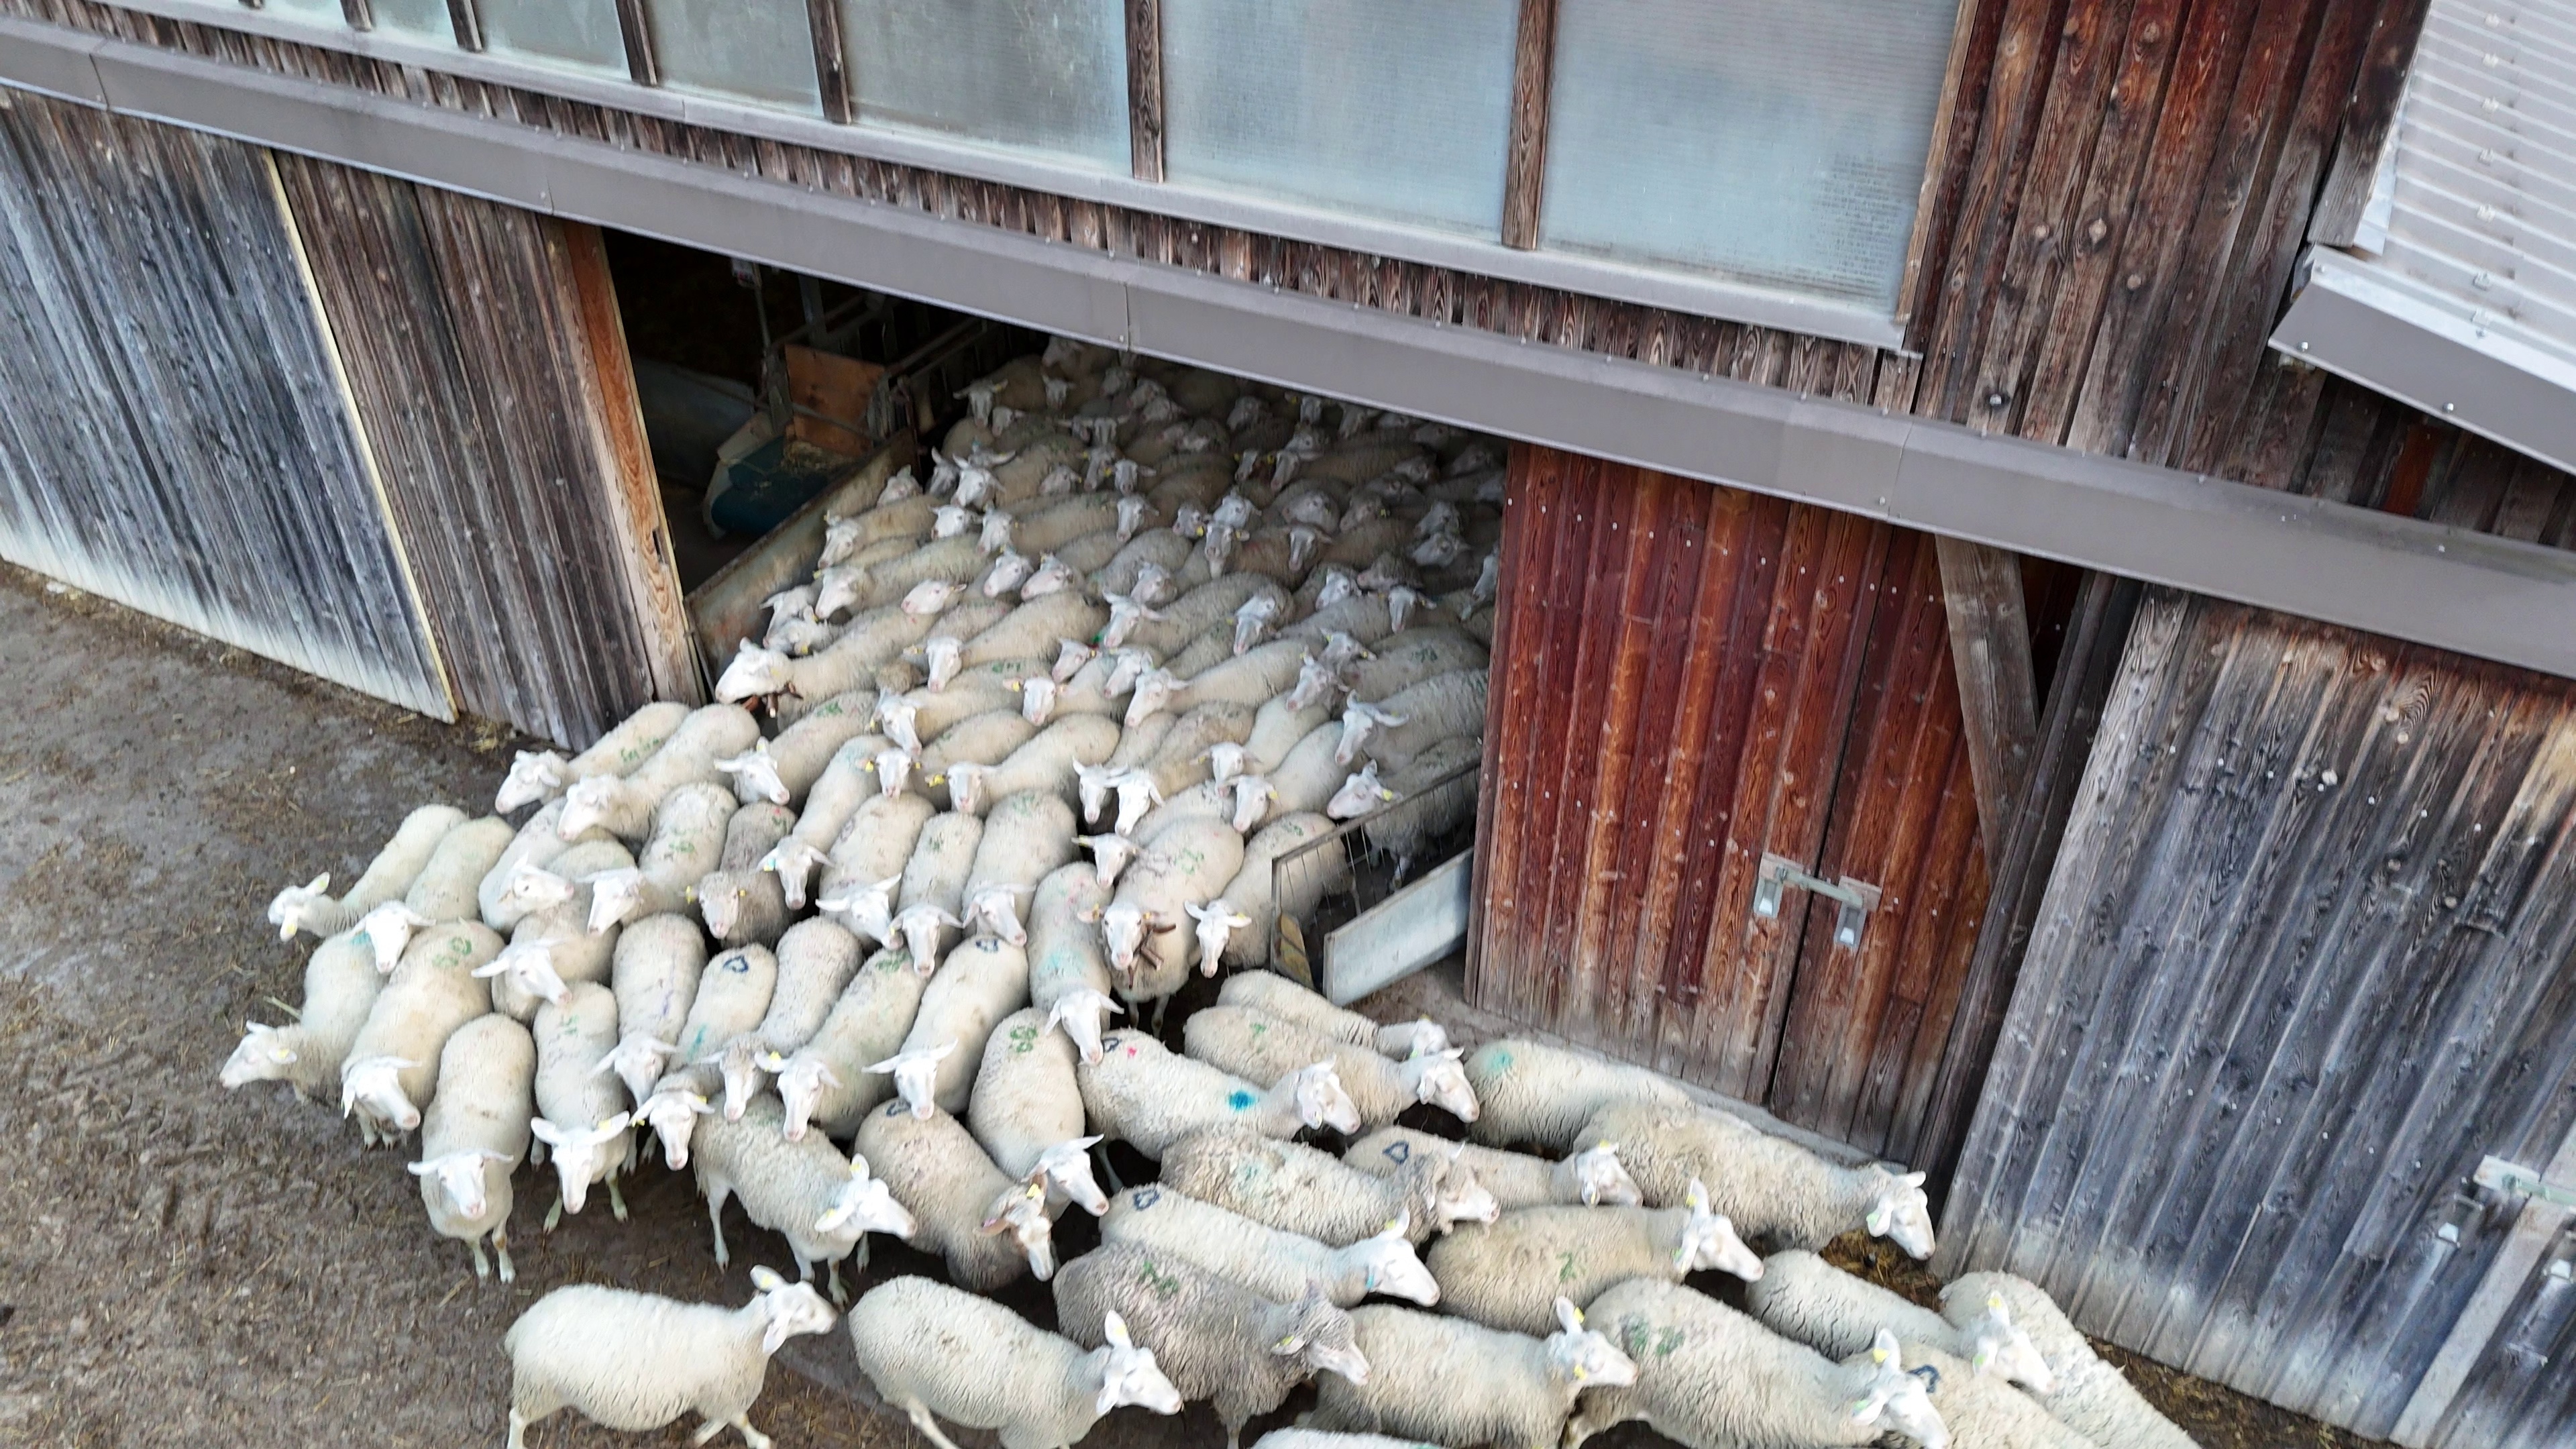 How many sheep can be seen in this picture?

112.